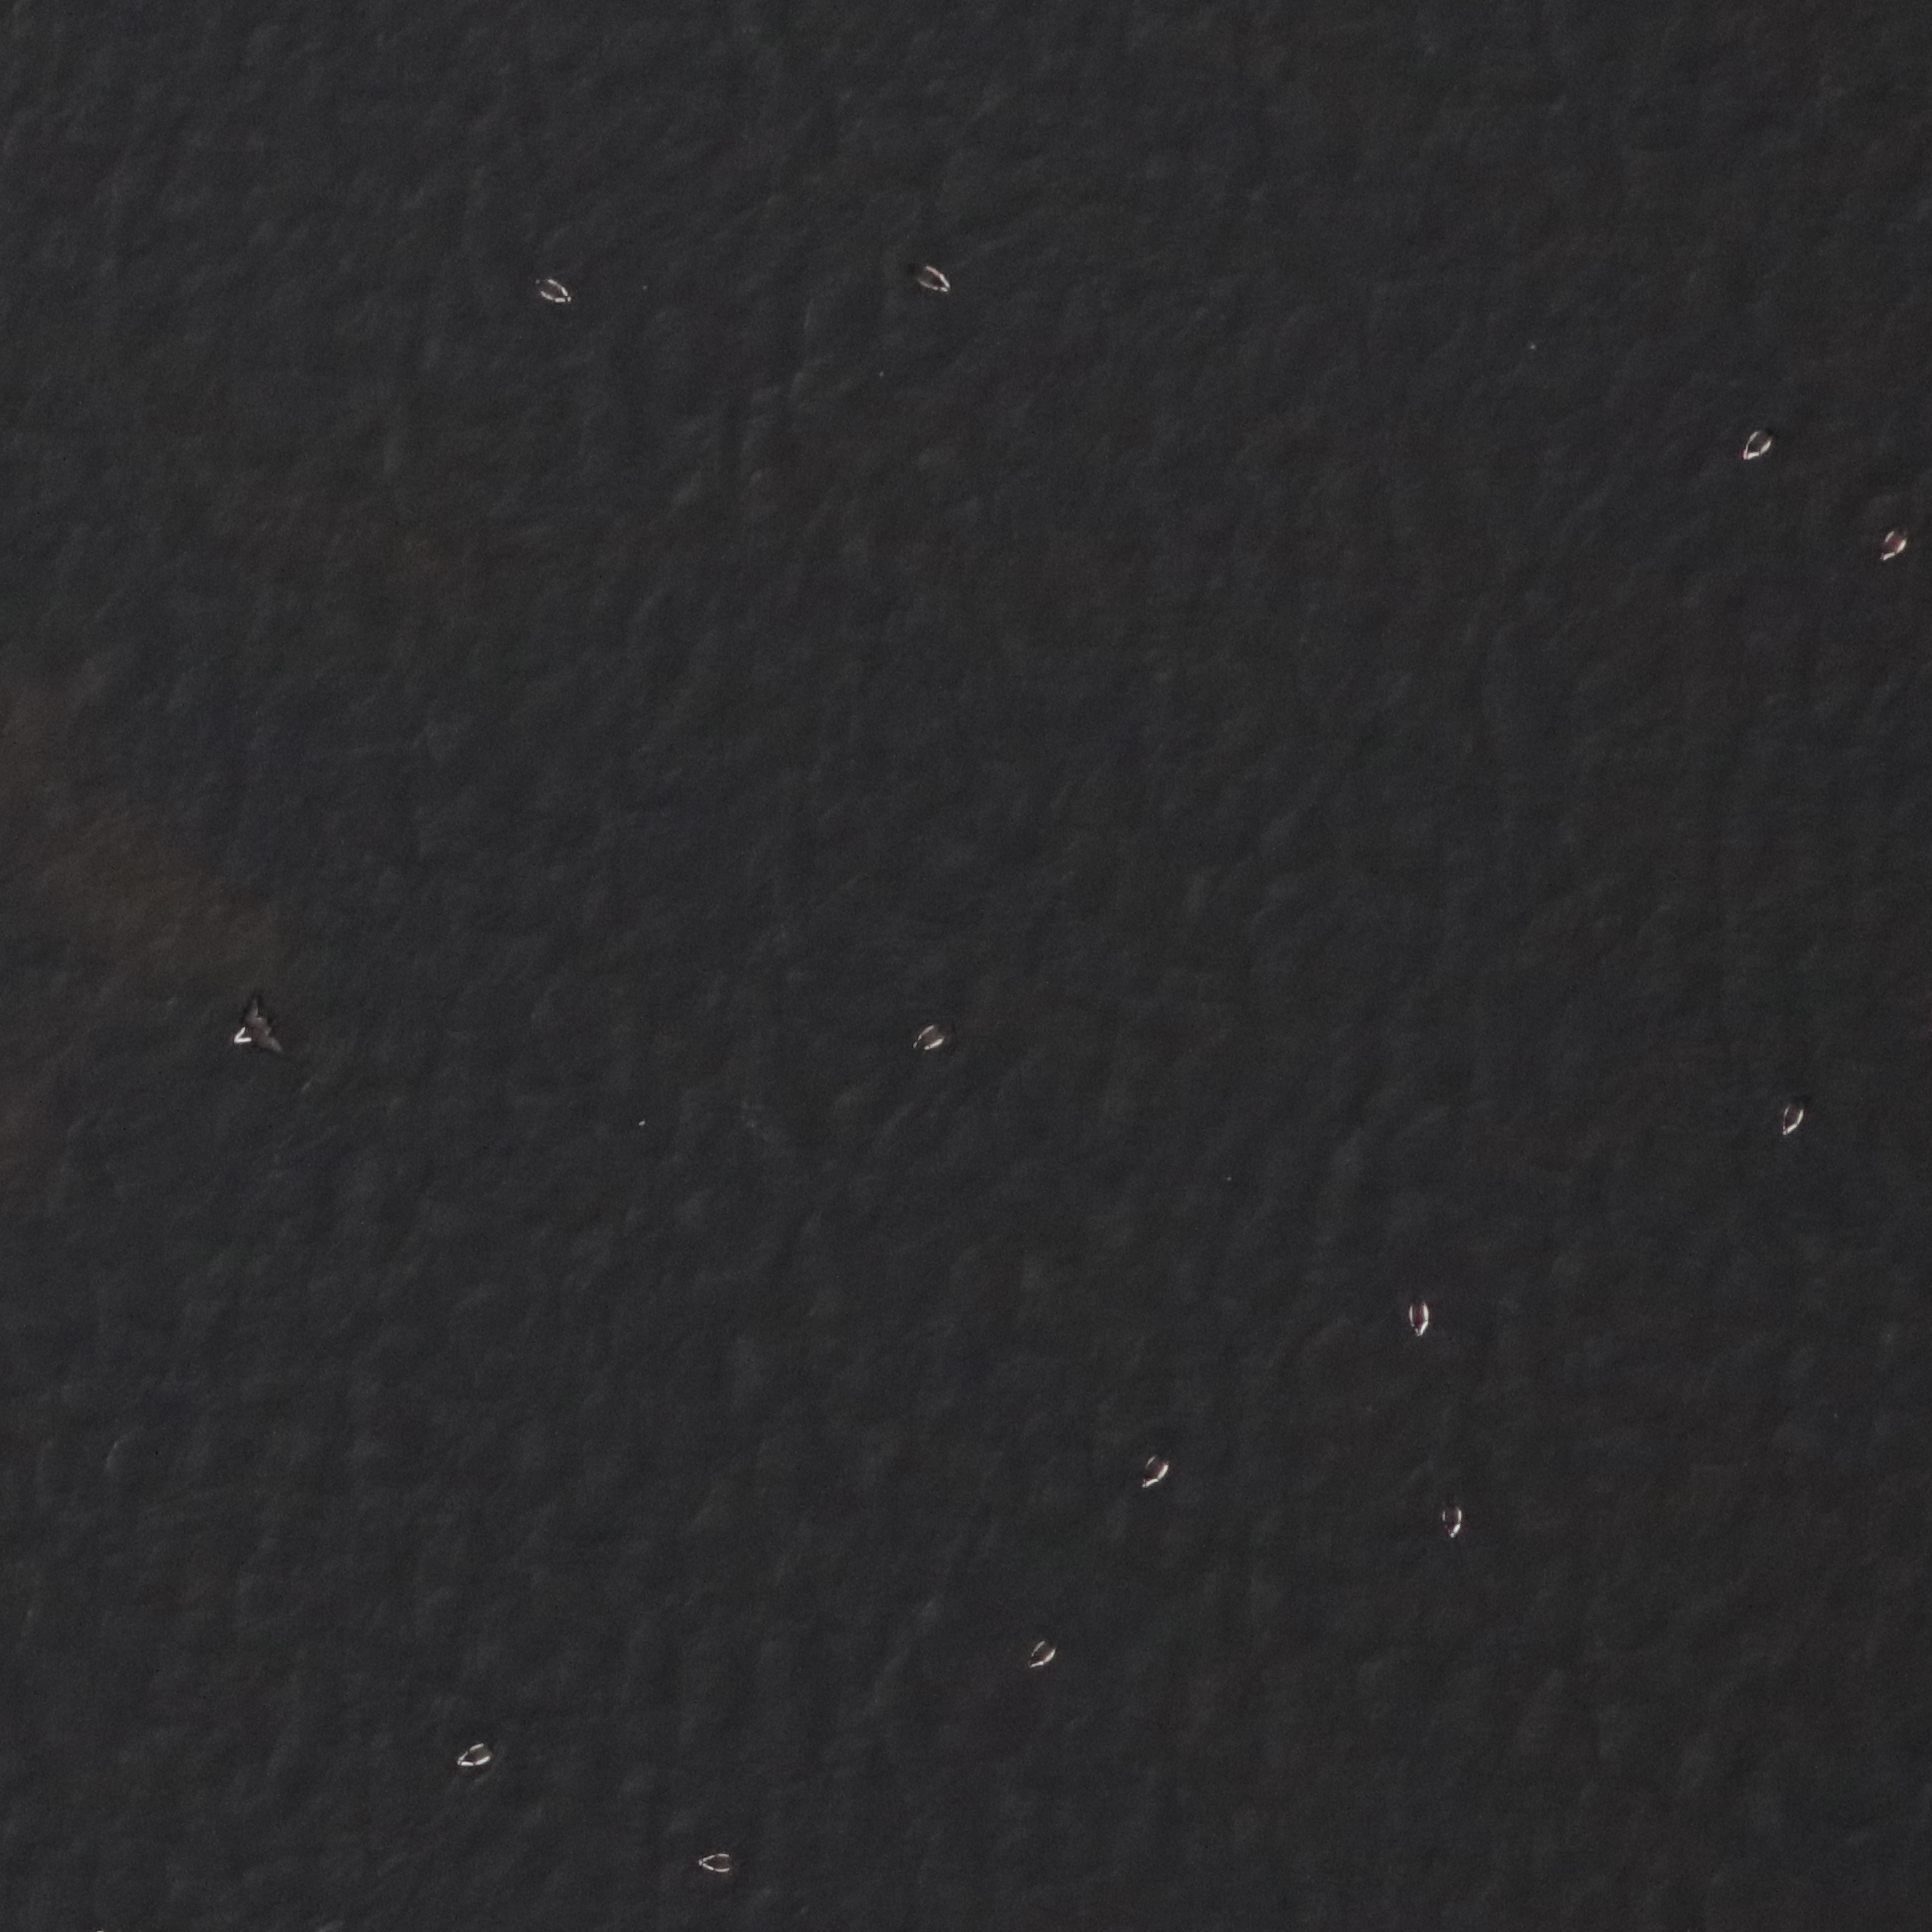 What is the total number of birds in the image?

13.